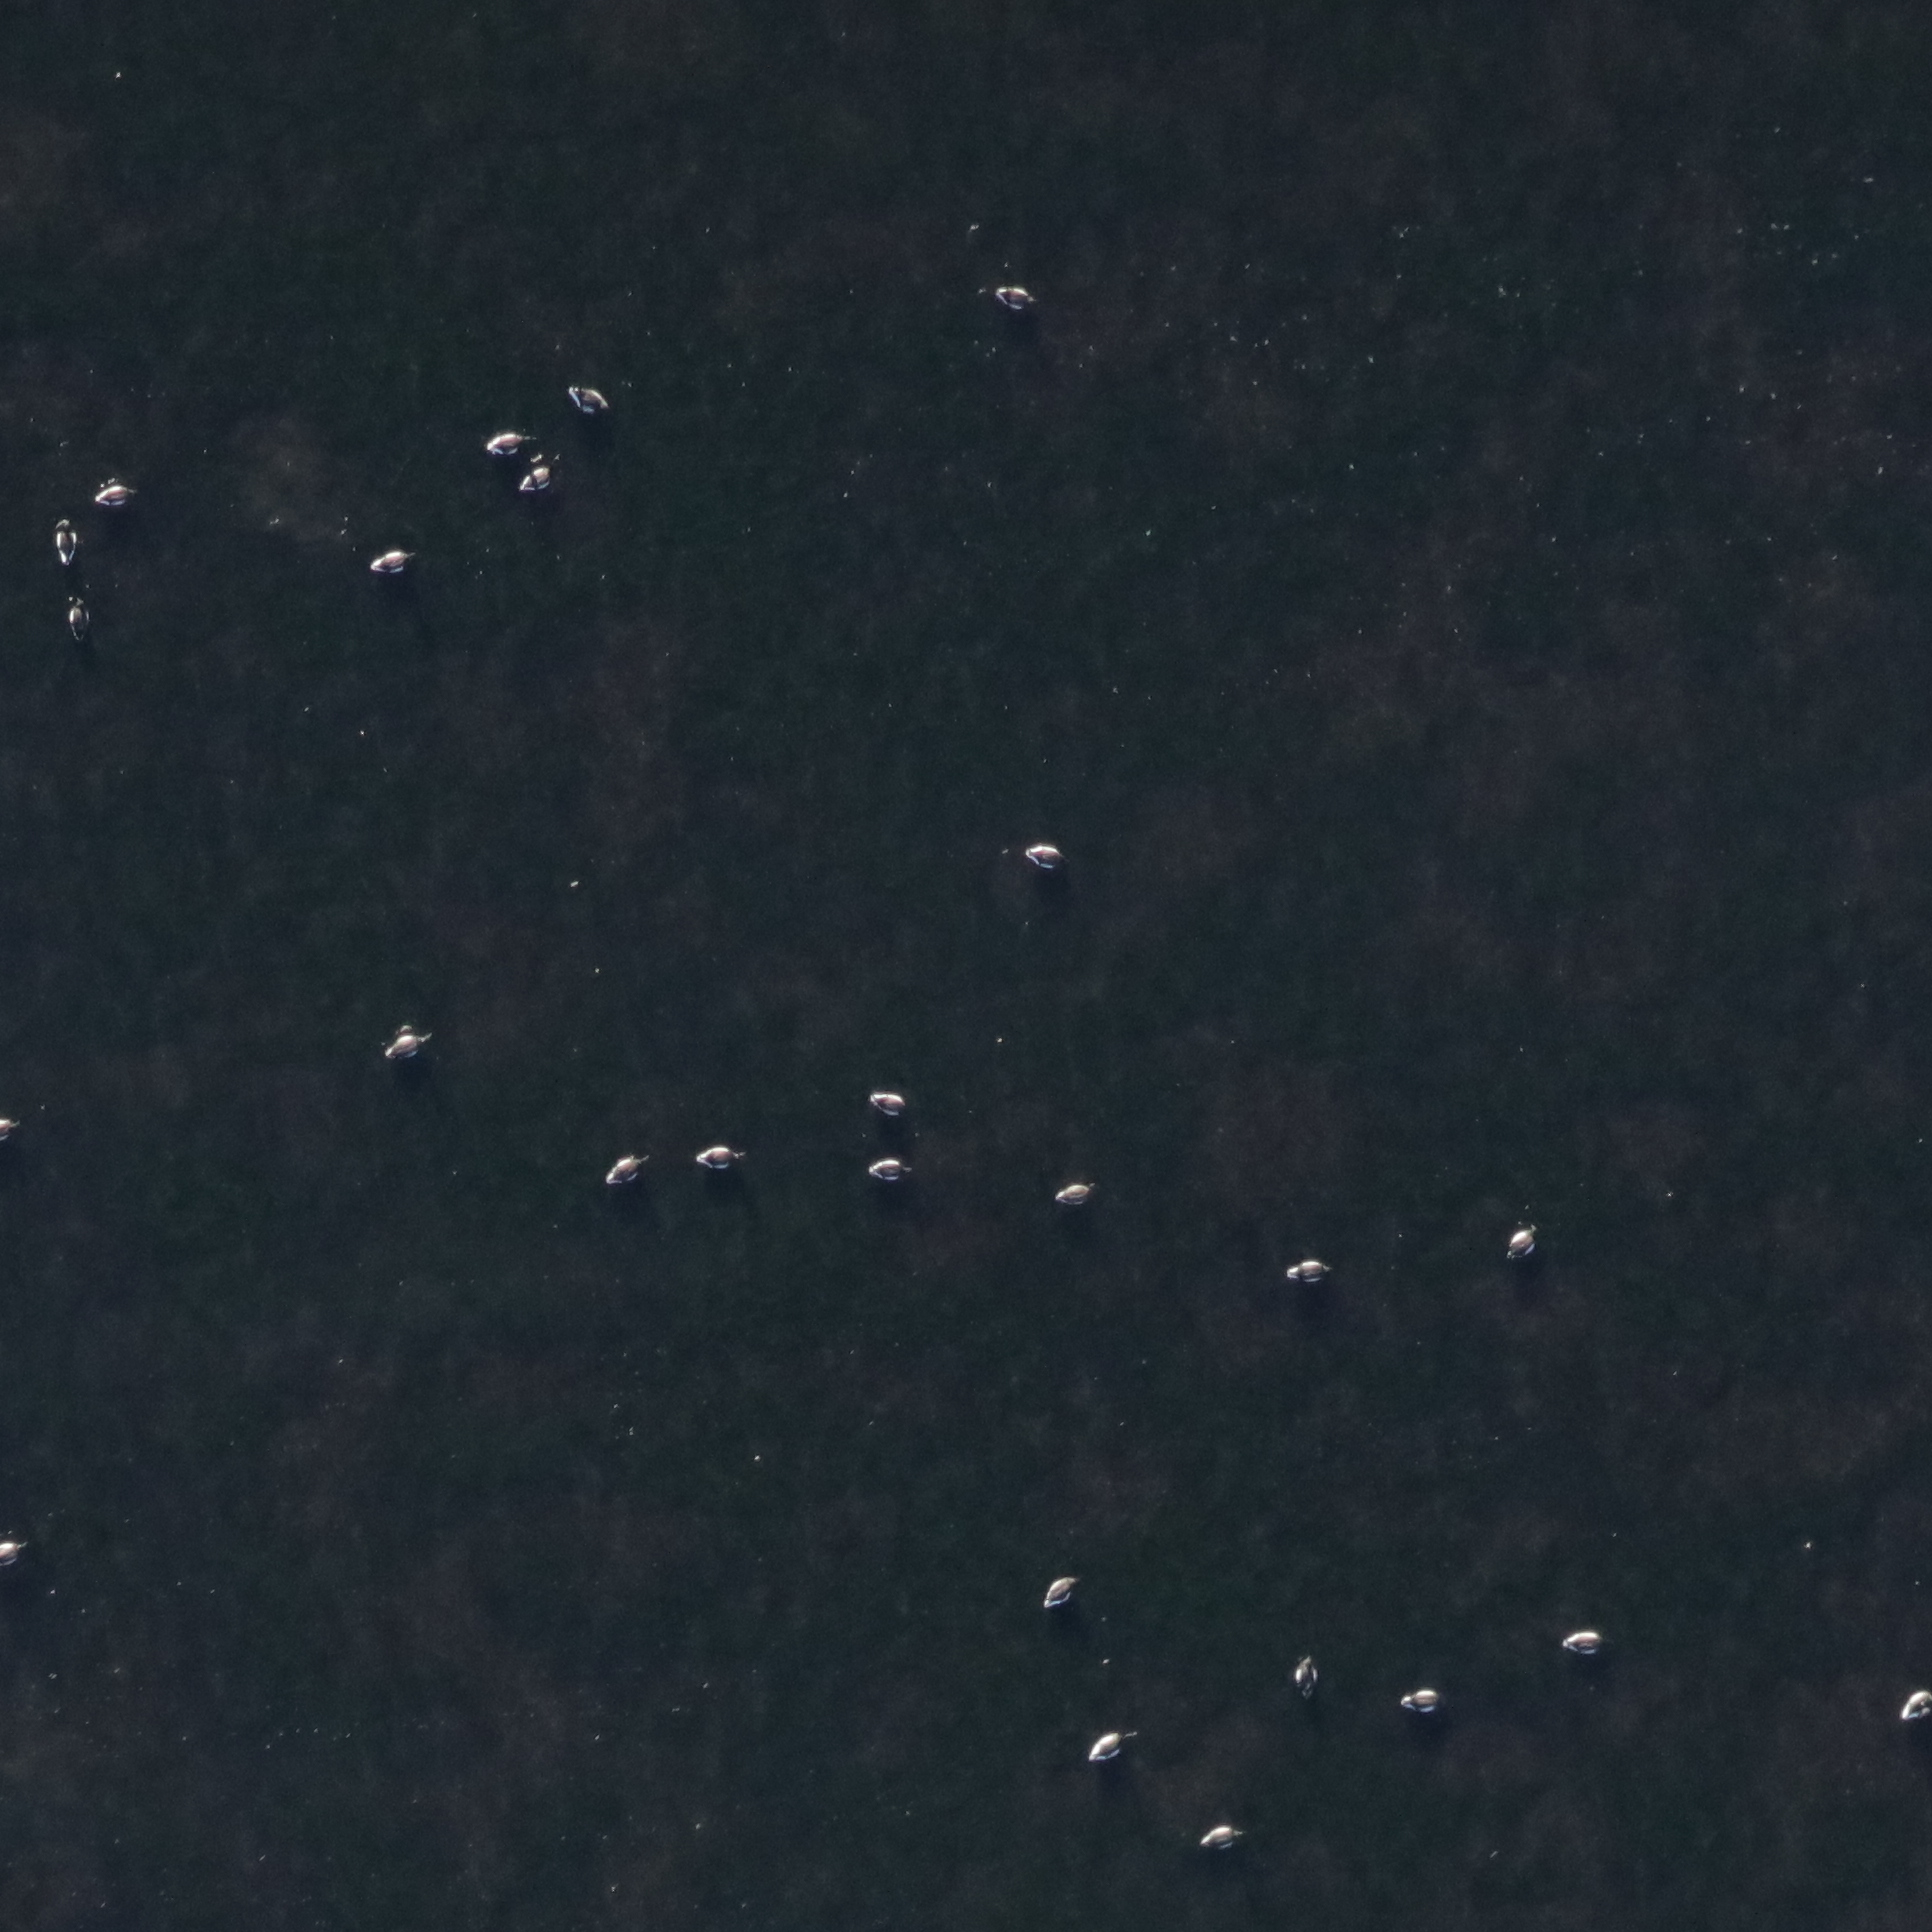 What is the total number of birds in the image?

25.